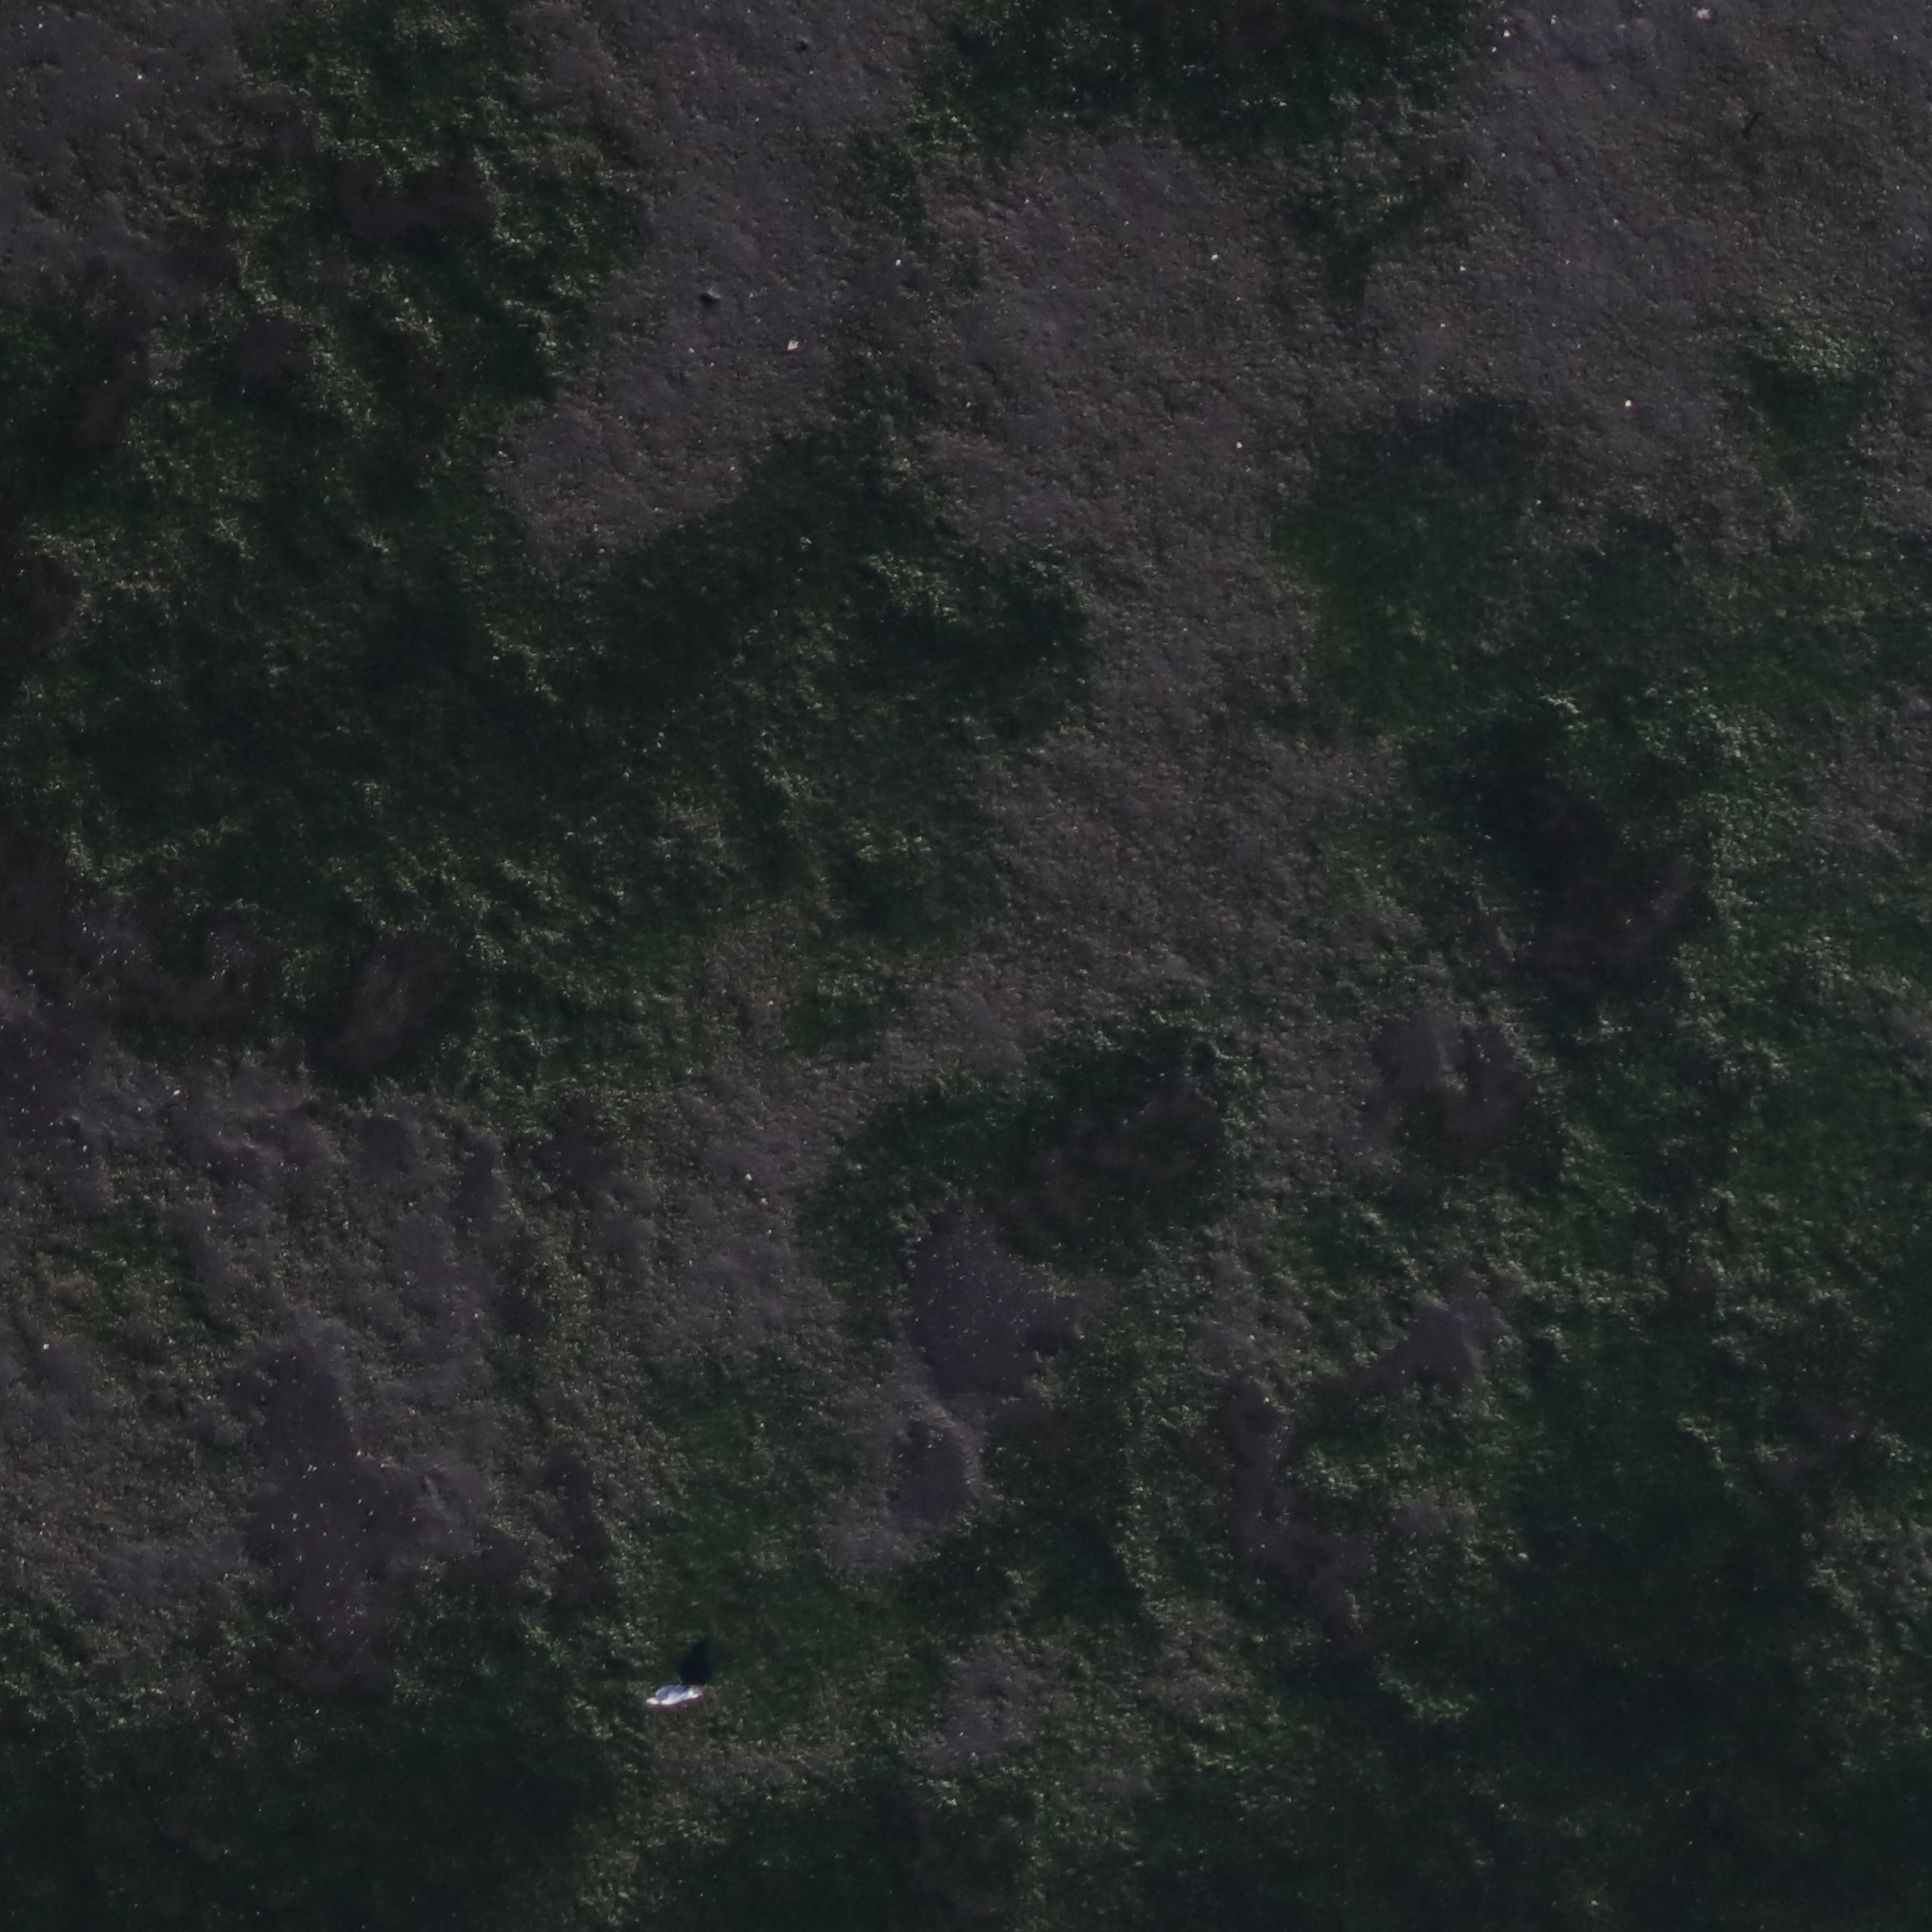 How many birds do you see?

1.